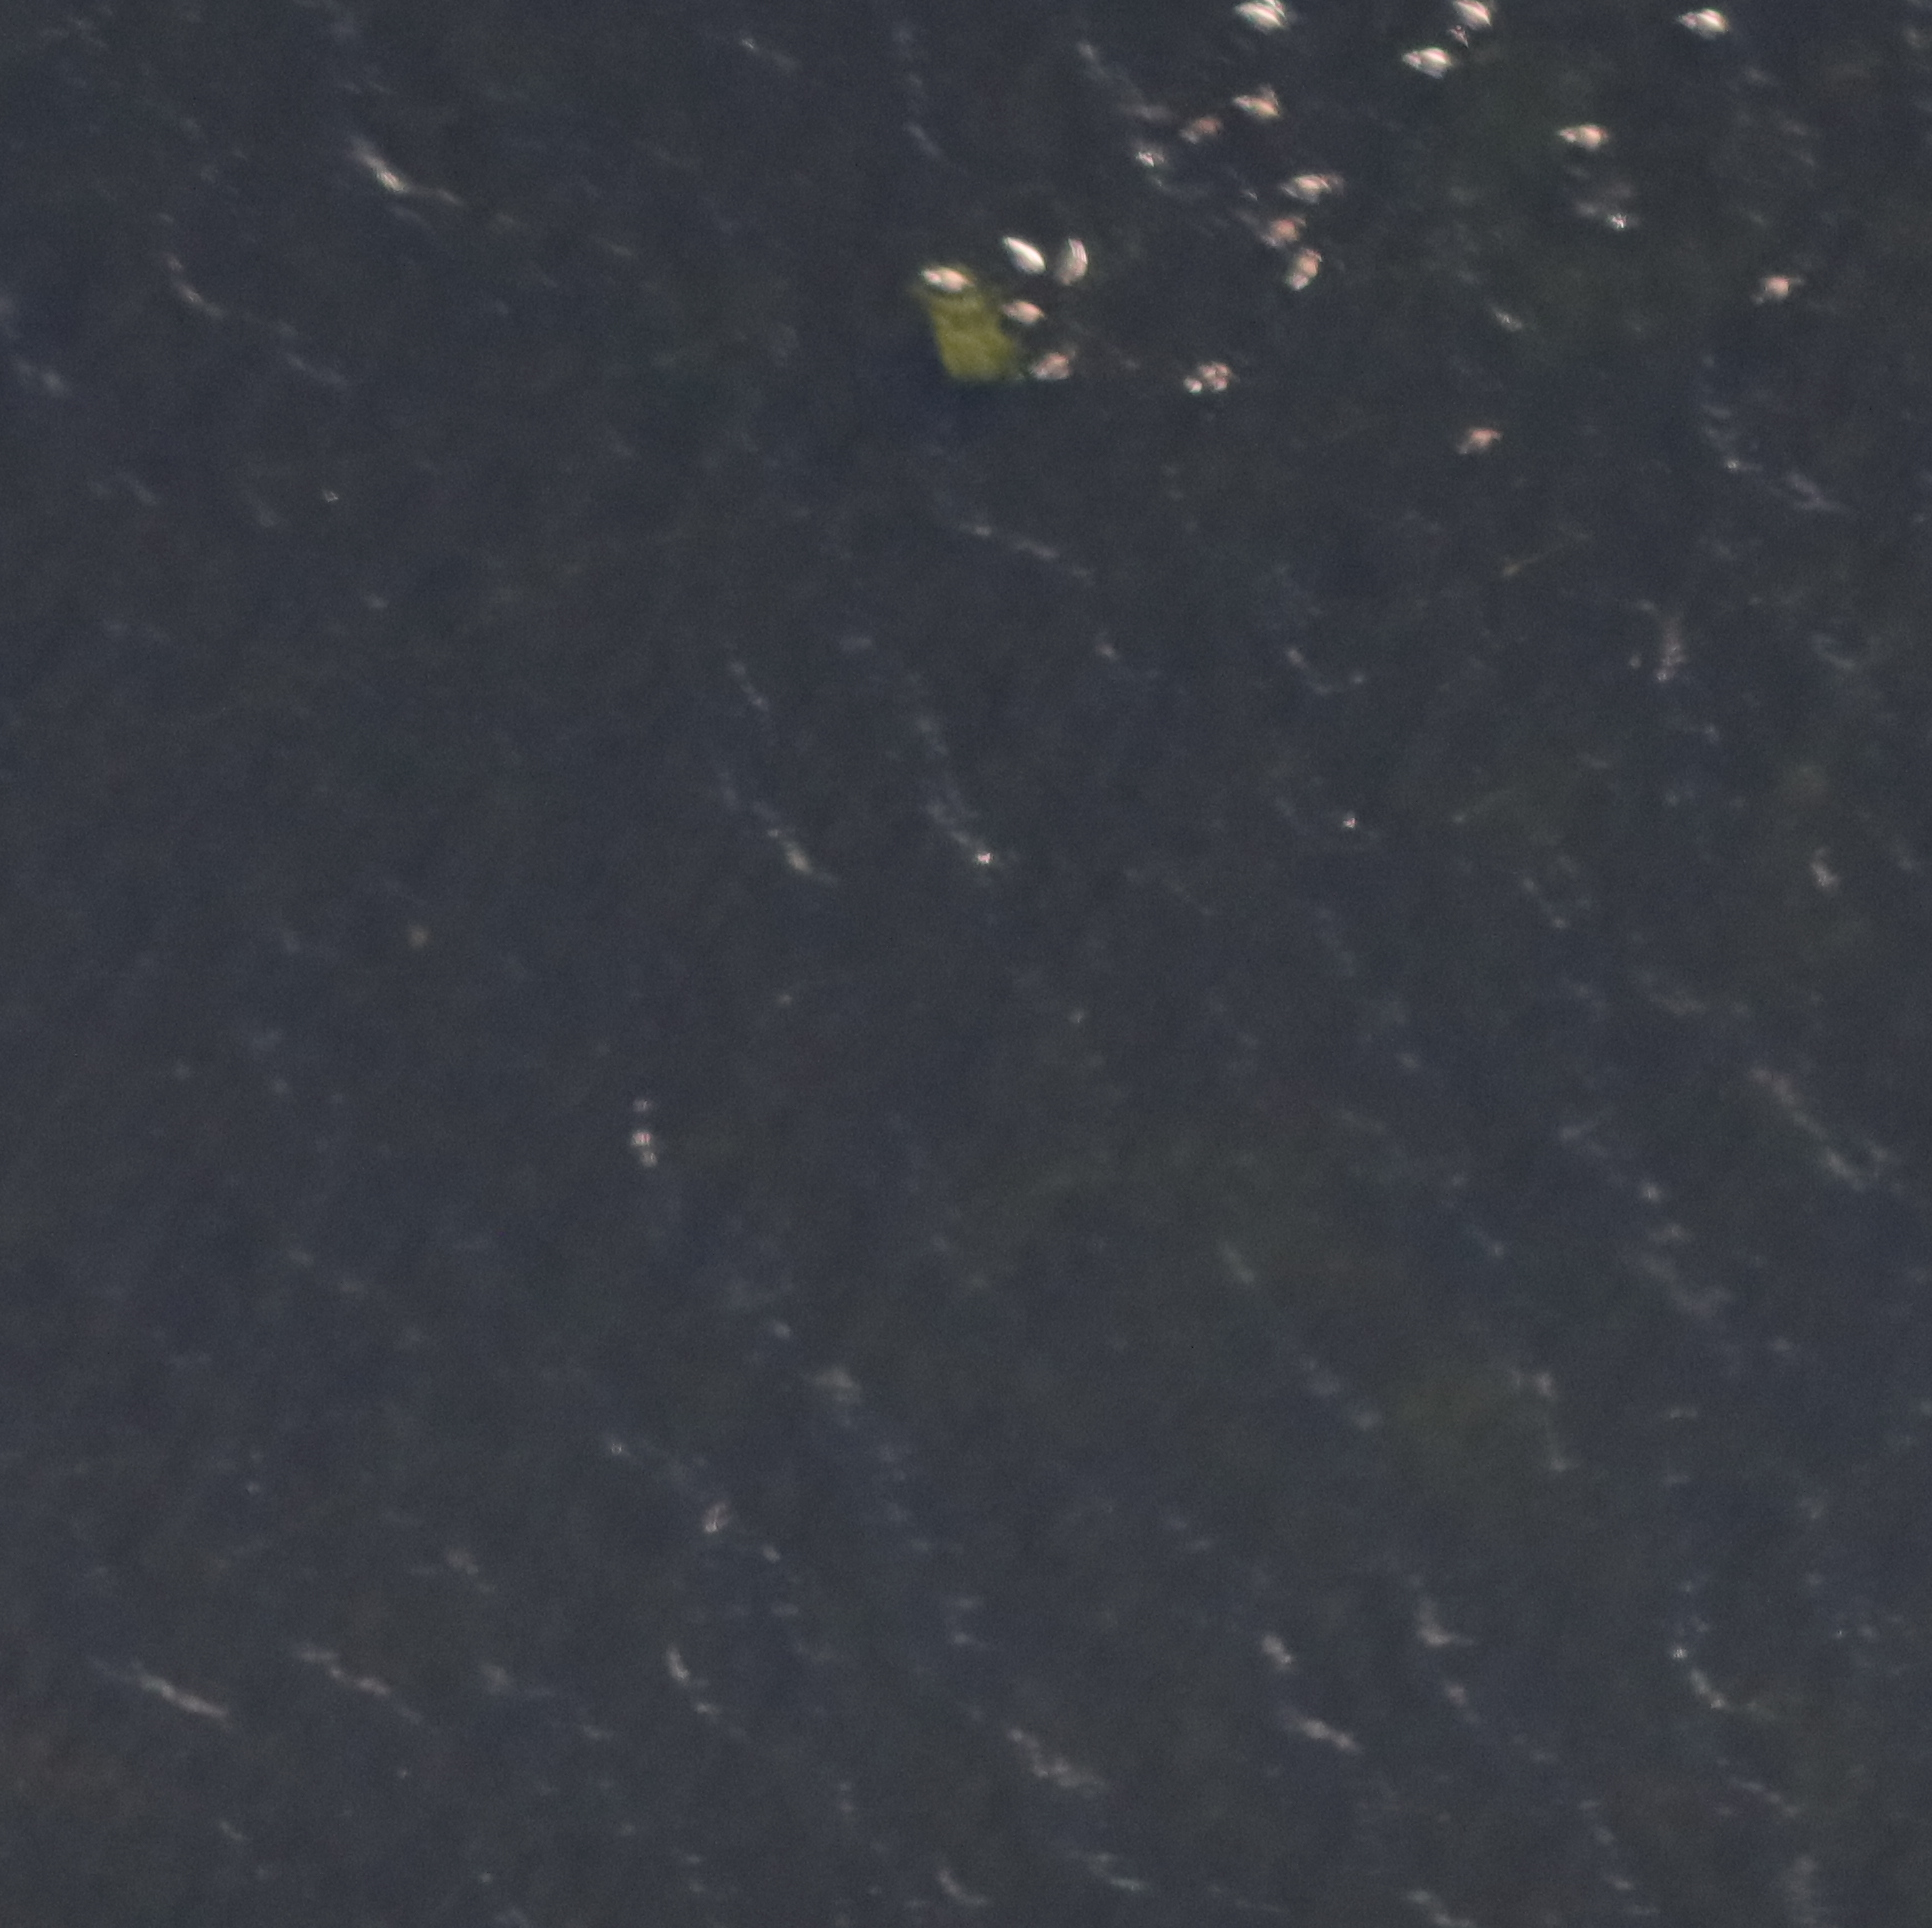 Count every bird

18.